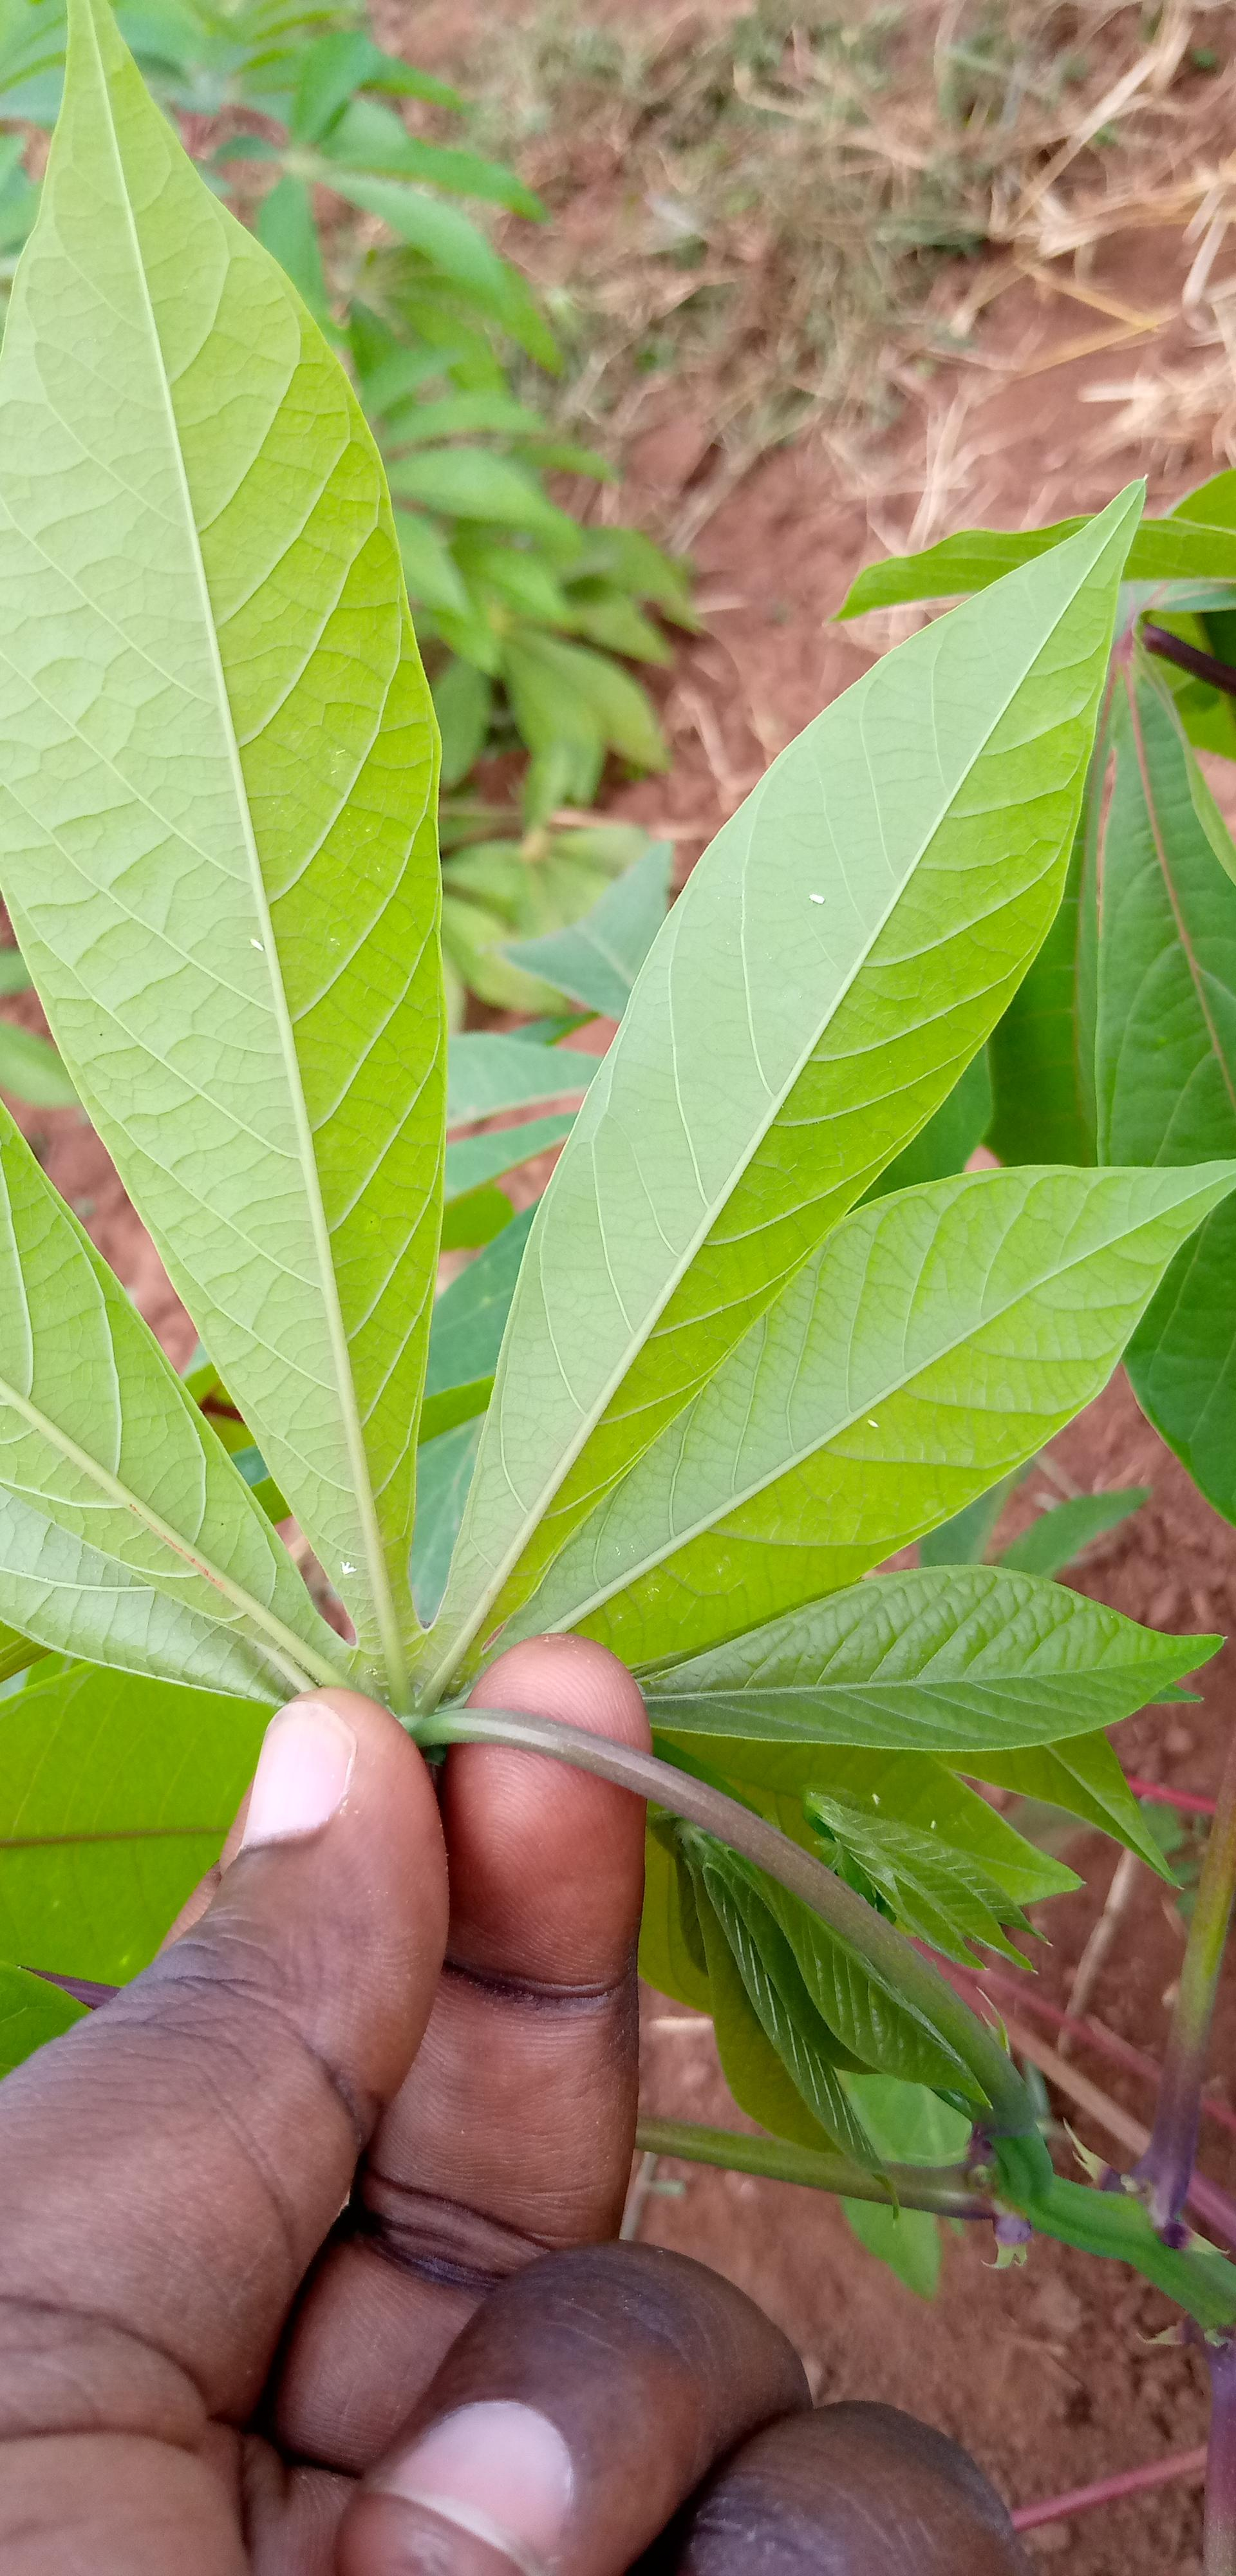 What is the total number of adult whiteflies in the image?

6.